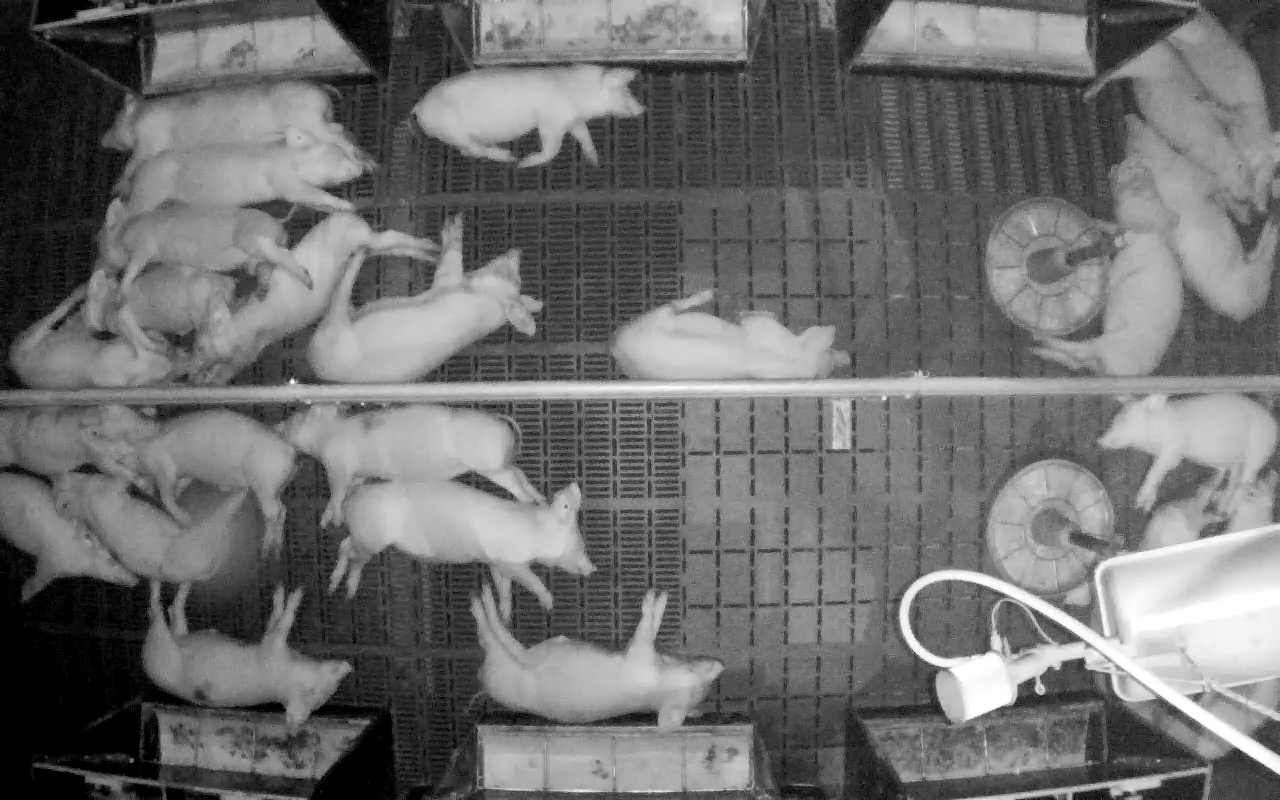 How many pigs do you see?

25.